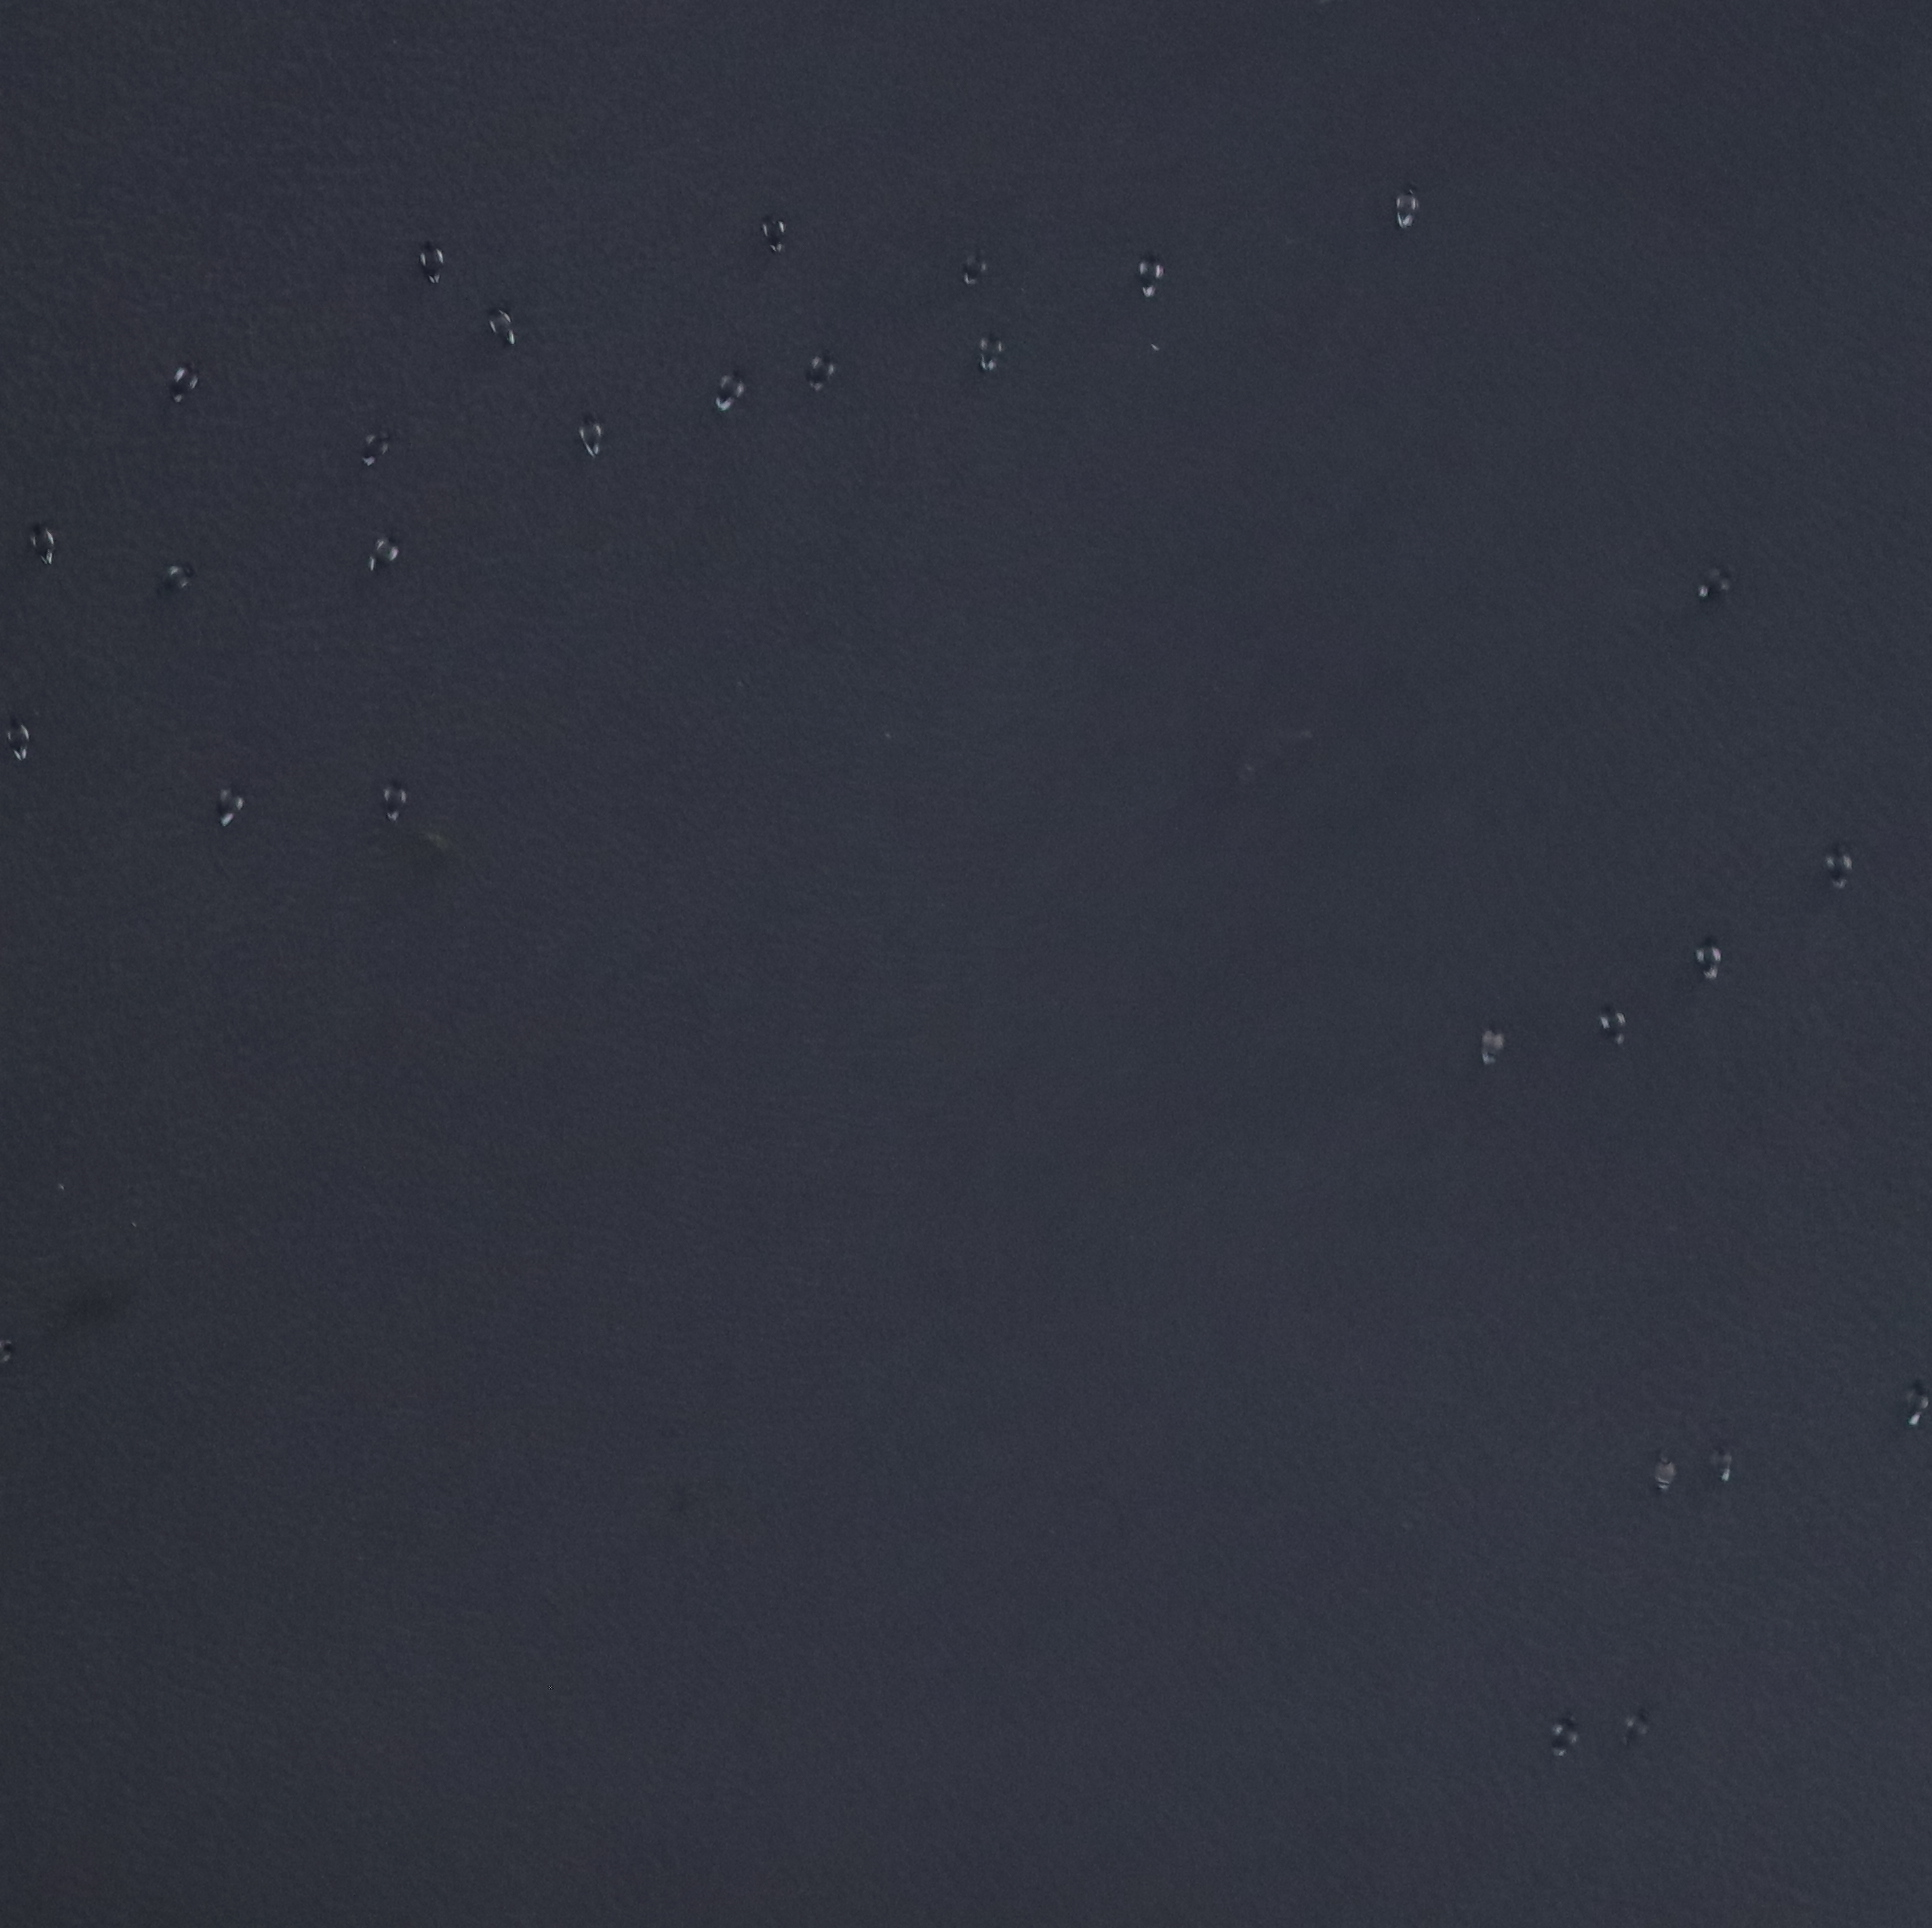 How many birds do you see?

28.